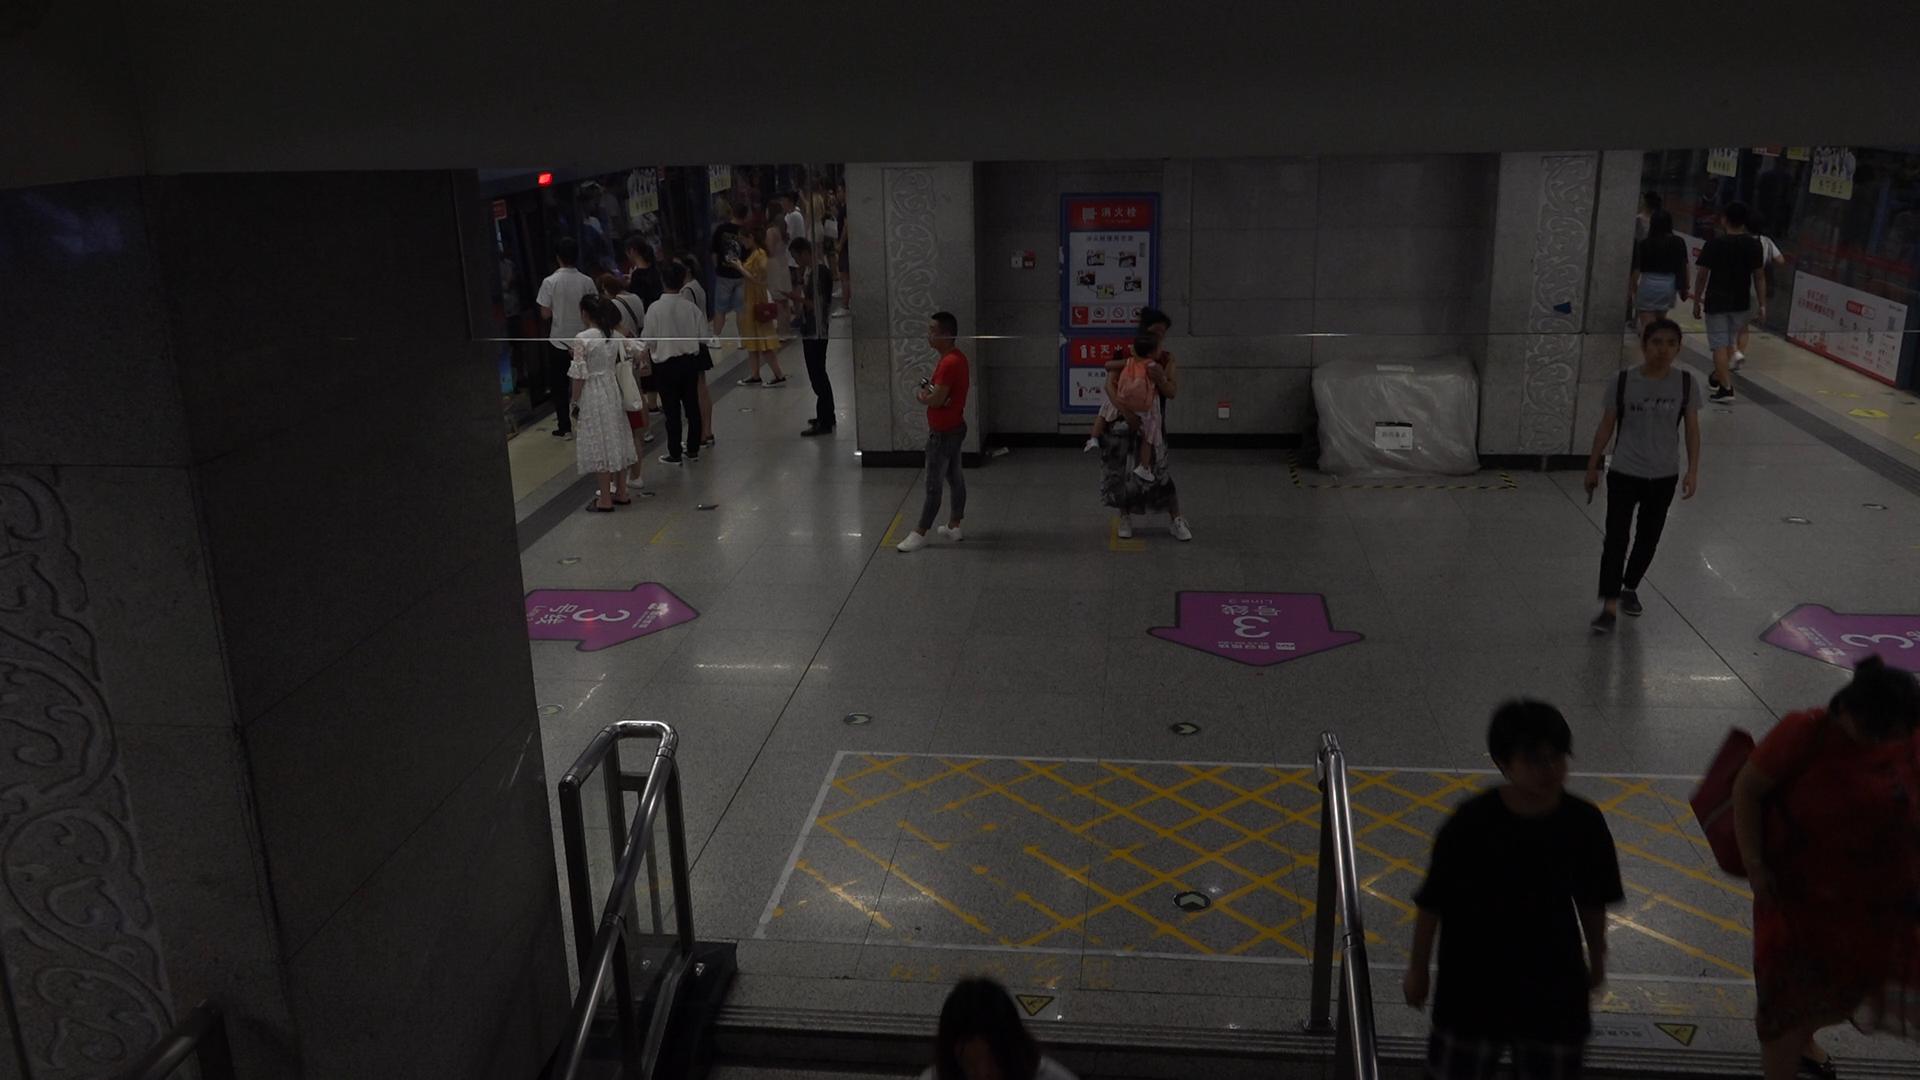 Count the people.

26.